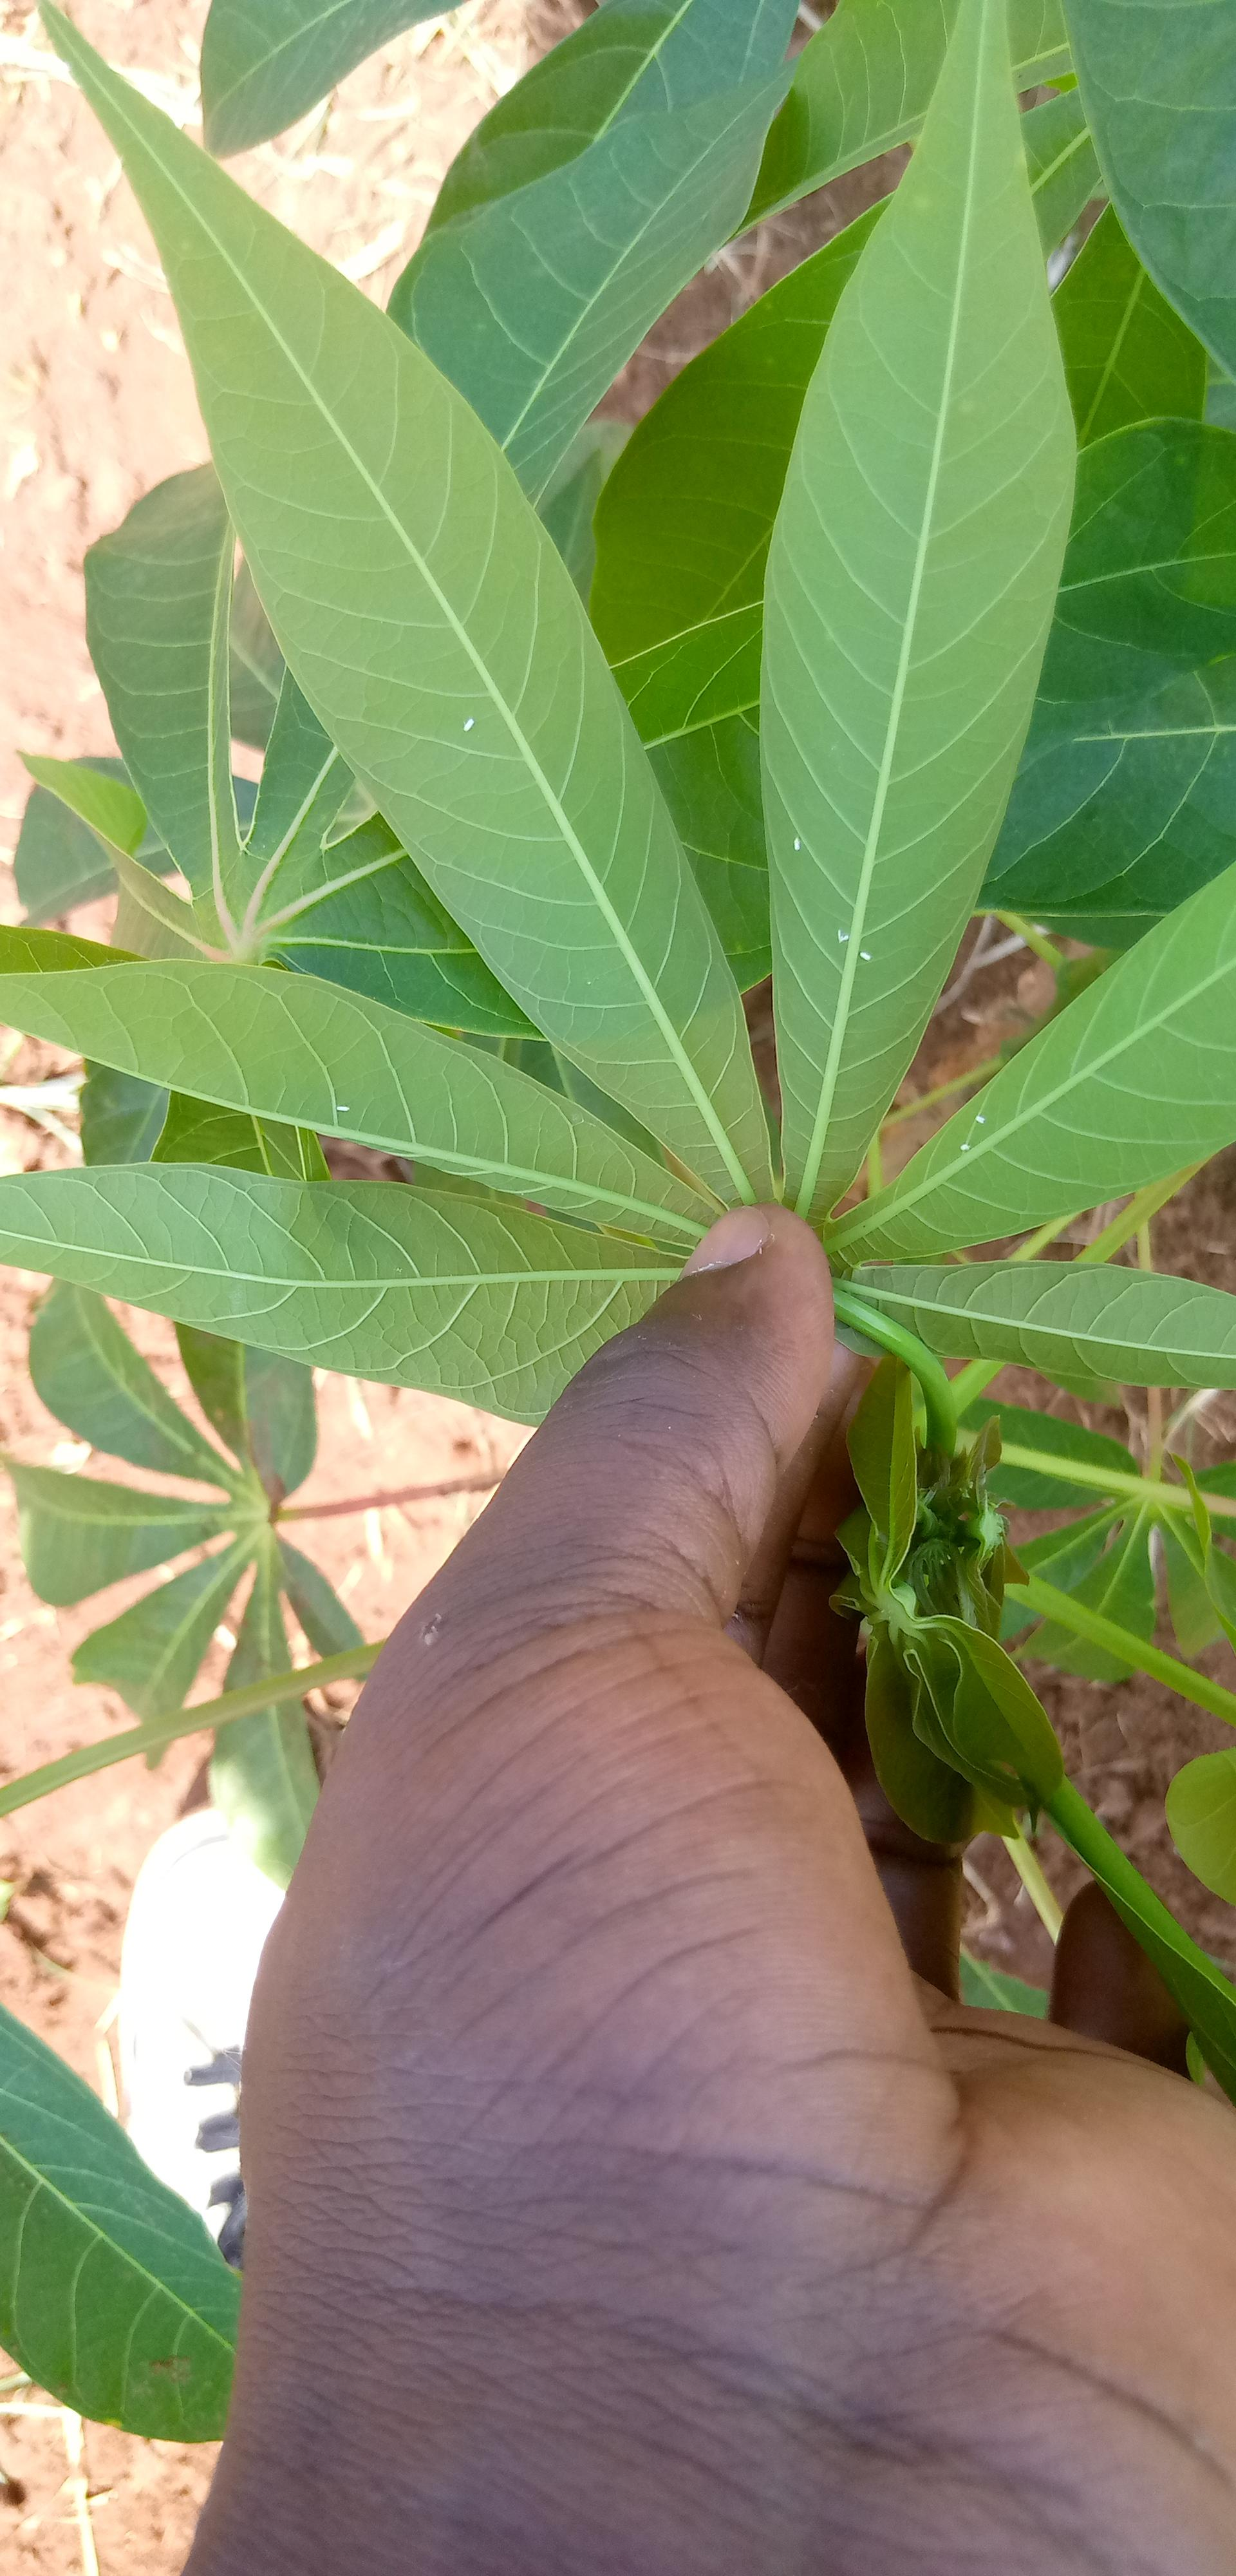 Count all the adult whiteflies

7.